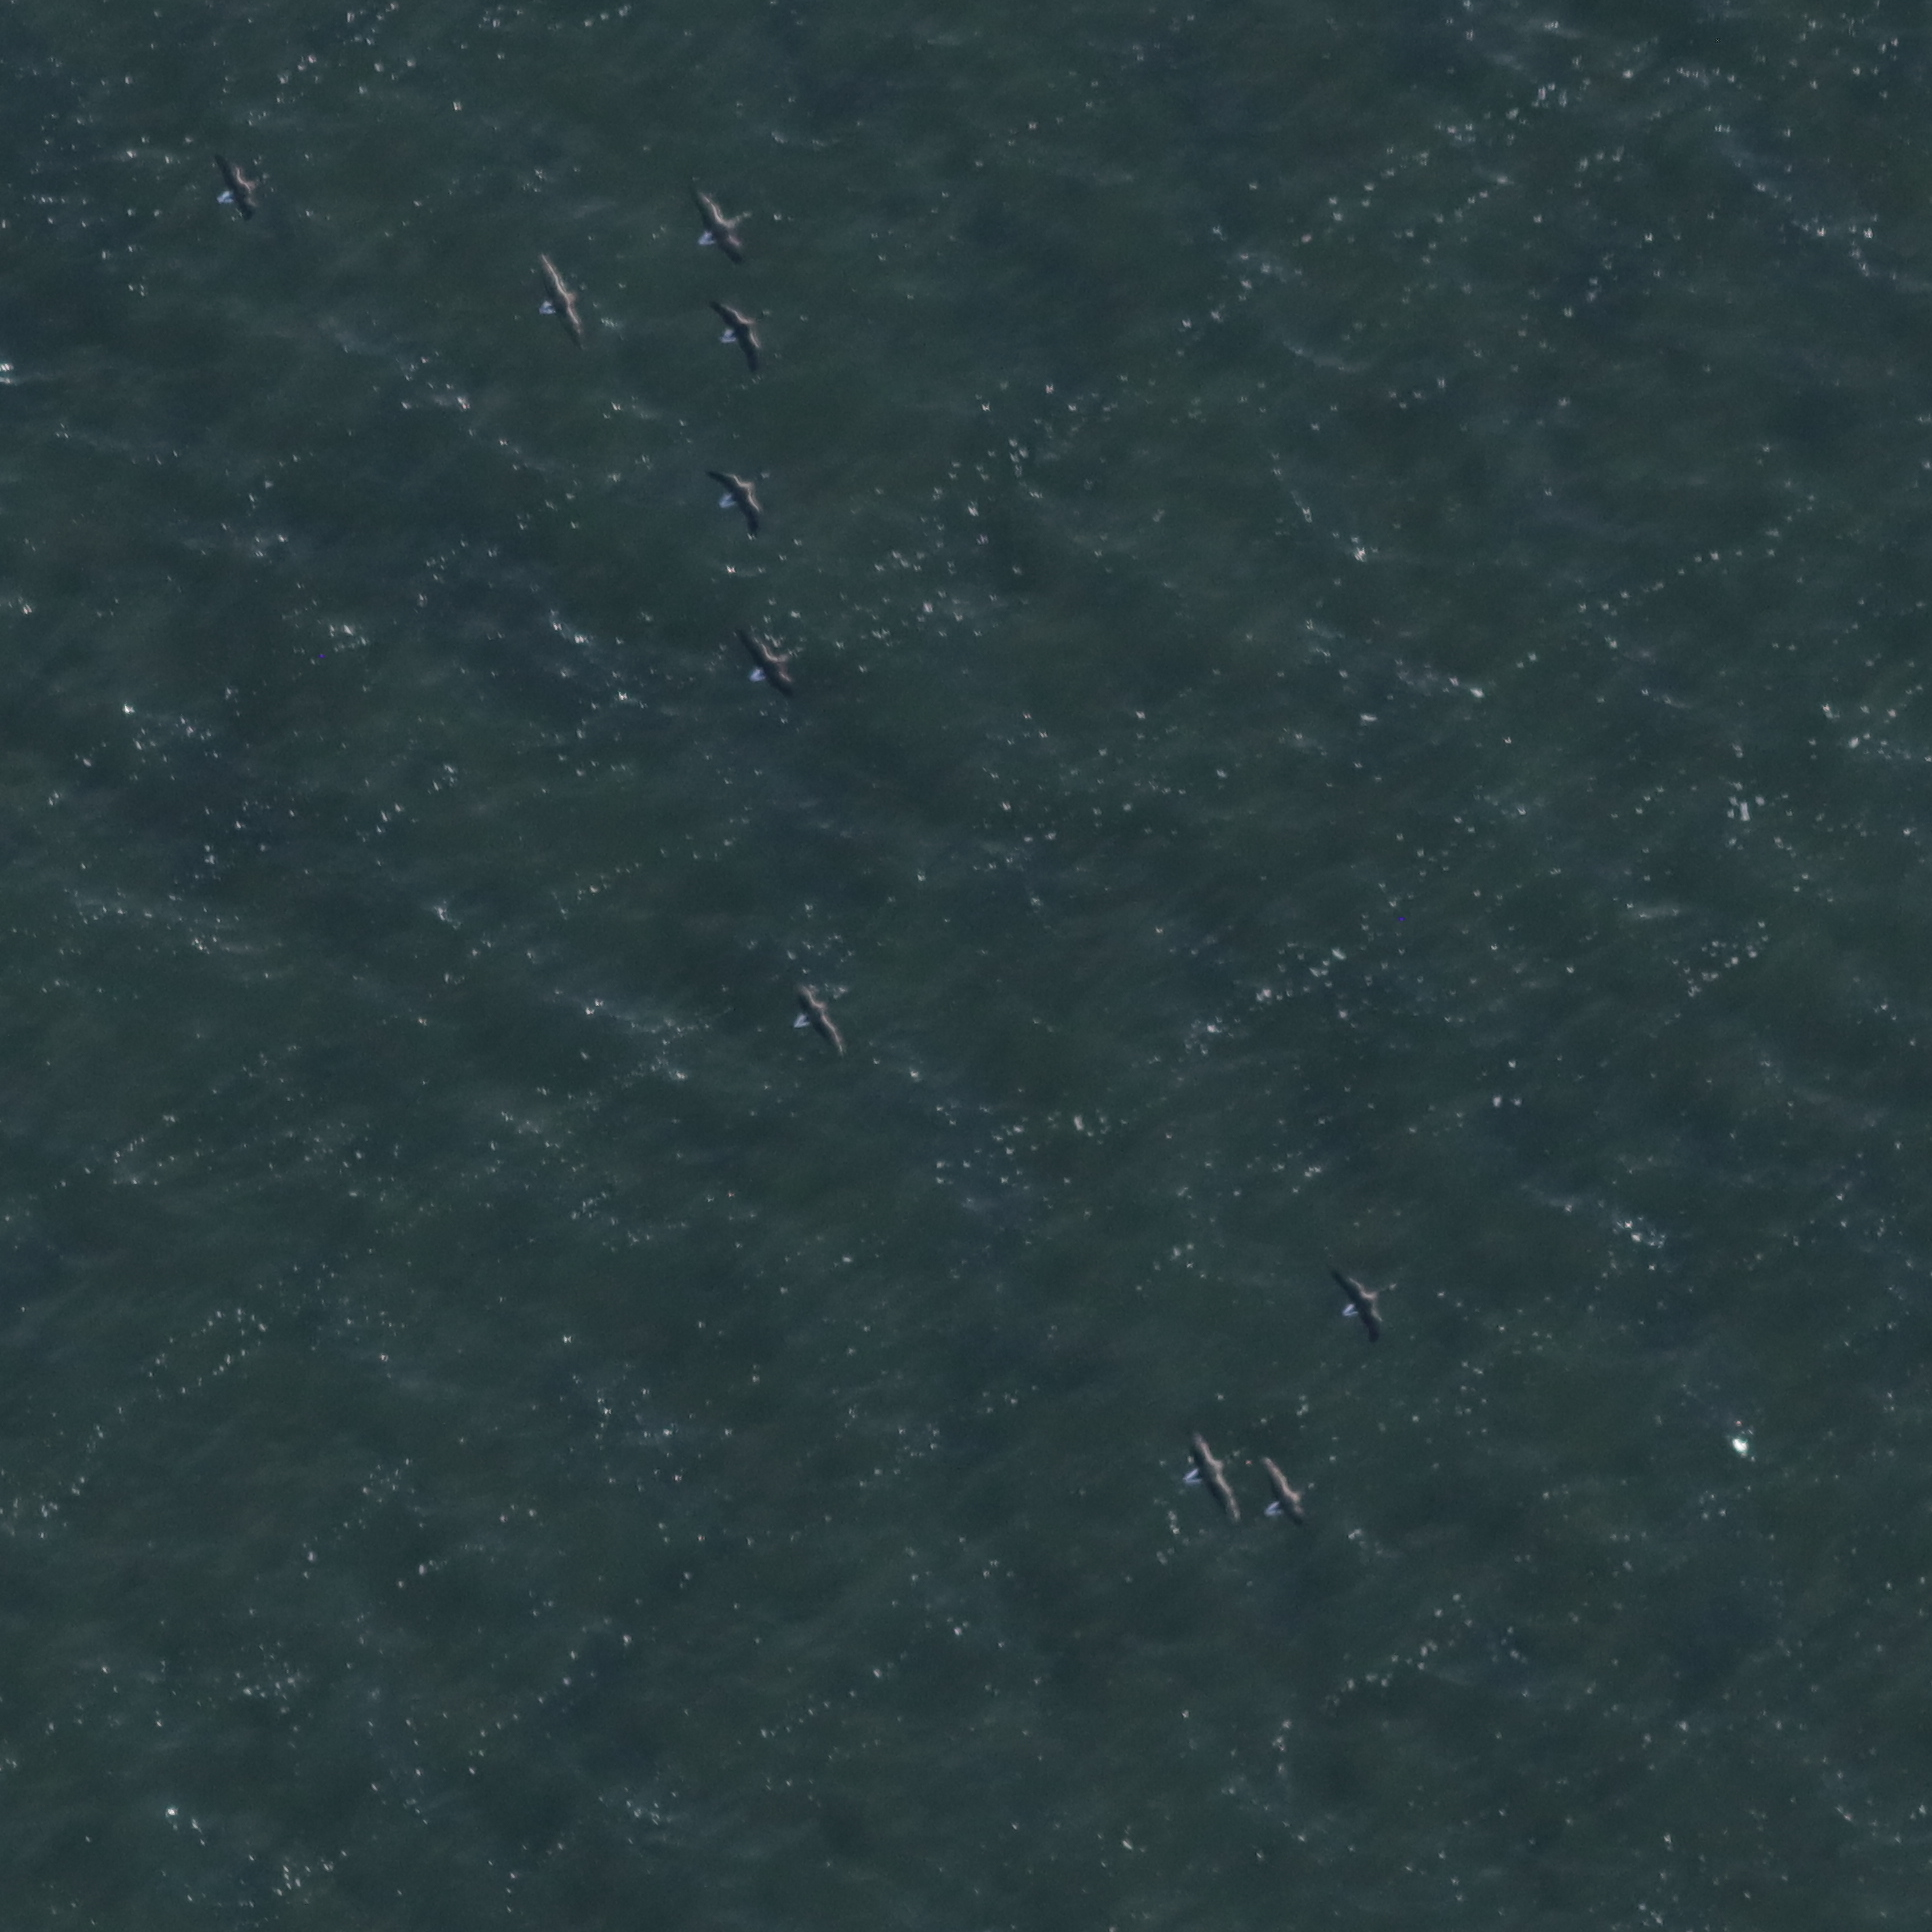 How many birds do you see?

10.